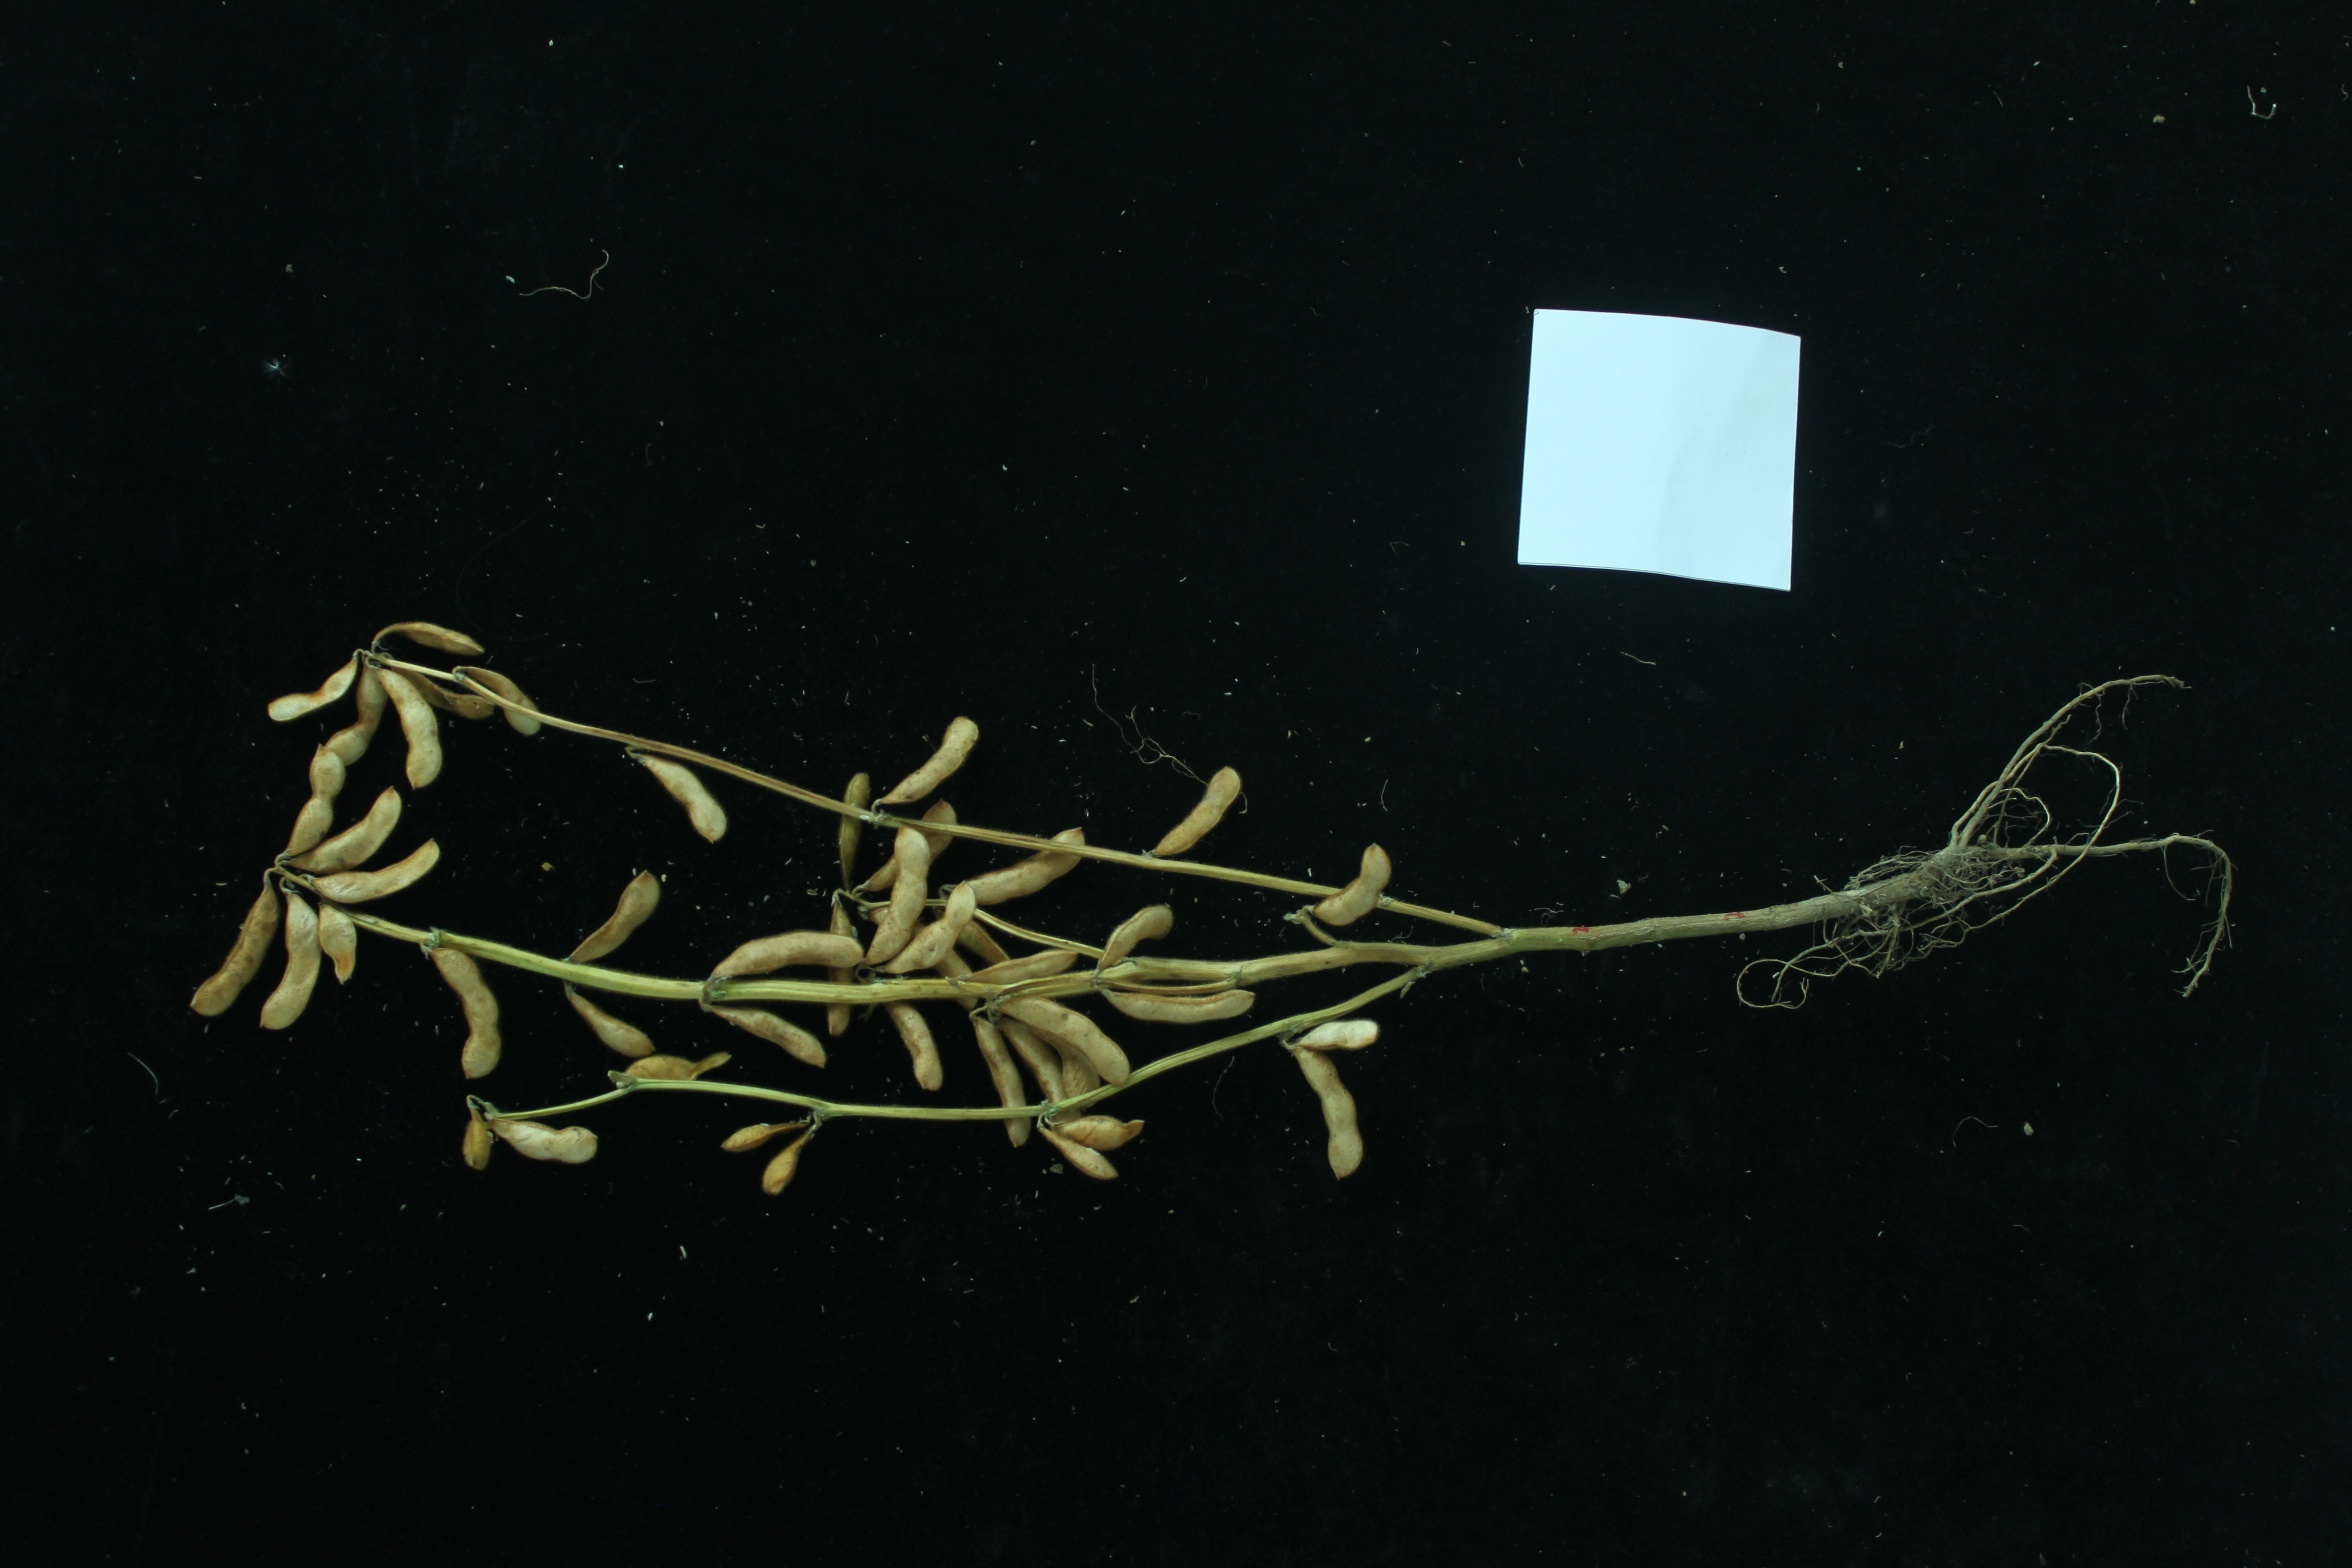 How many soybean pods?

45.